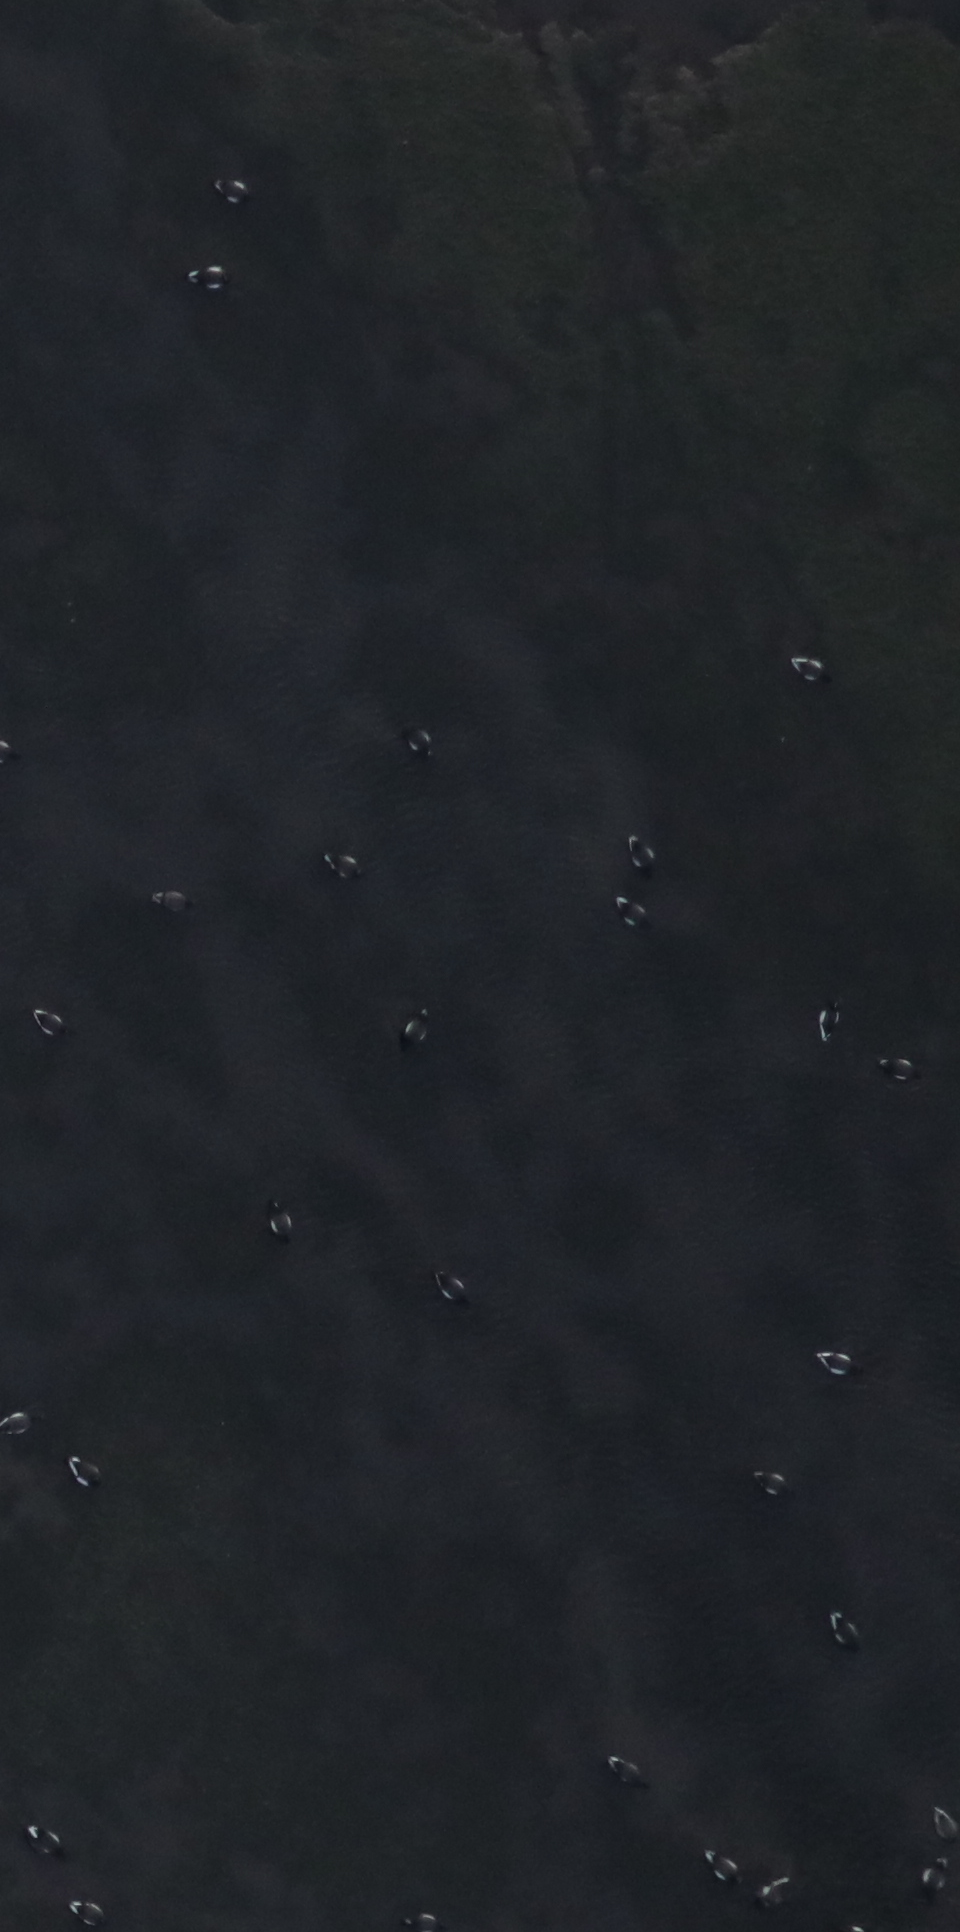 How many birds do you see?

27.